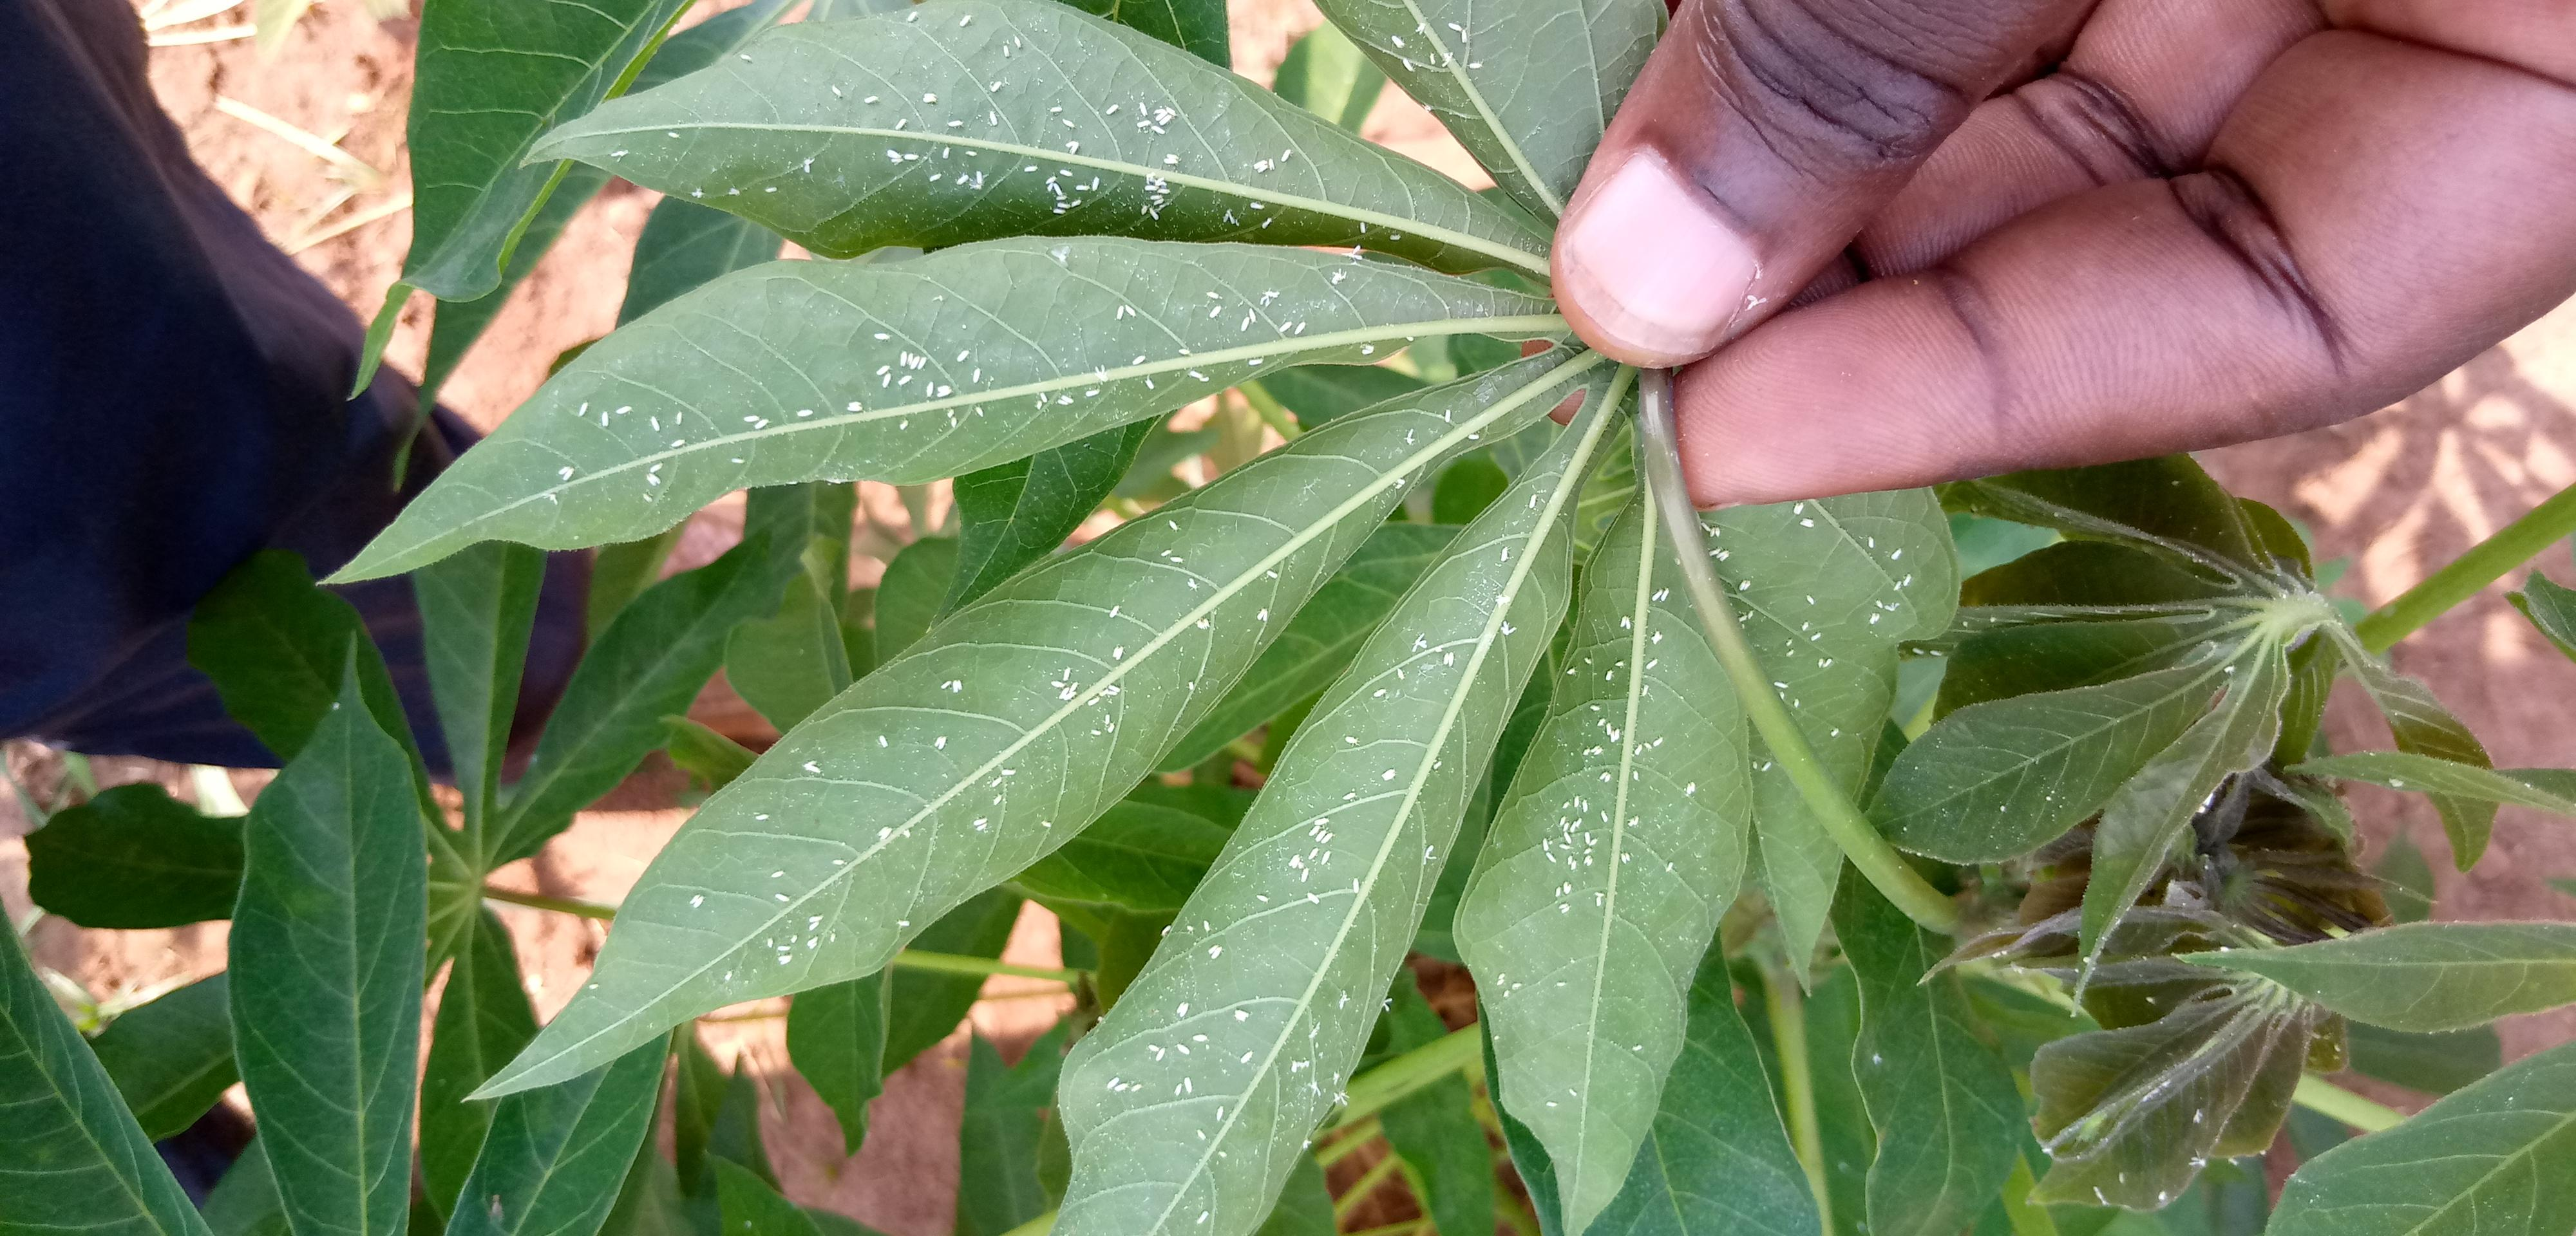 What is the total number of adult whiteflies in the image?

378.